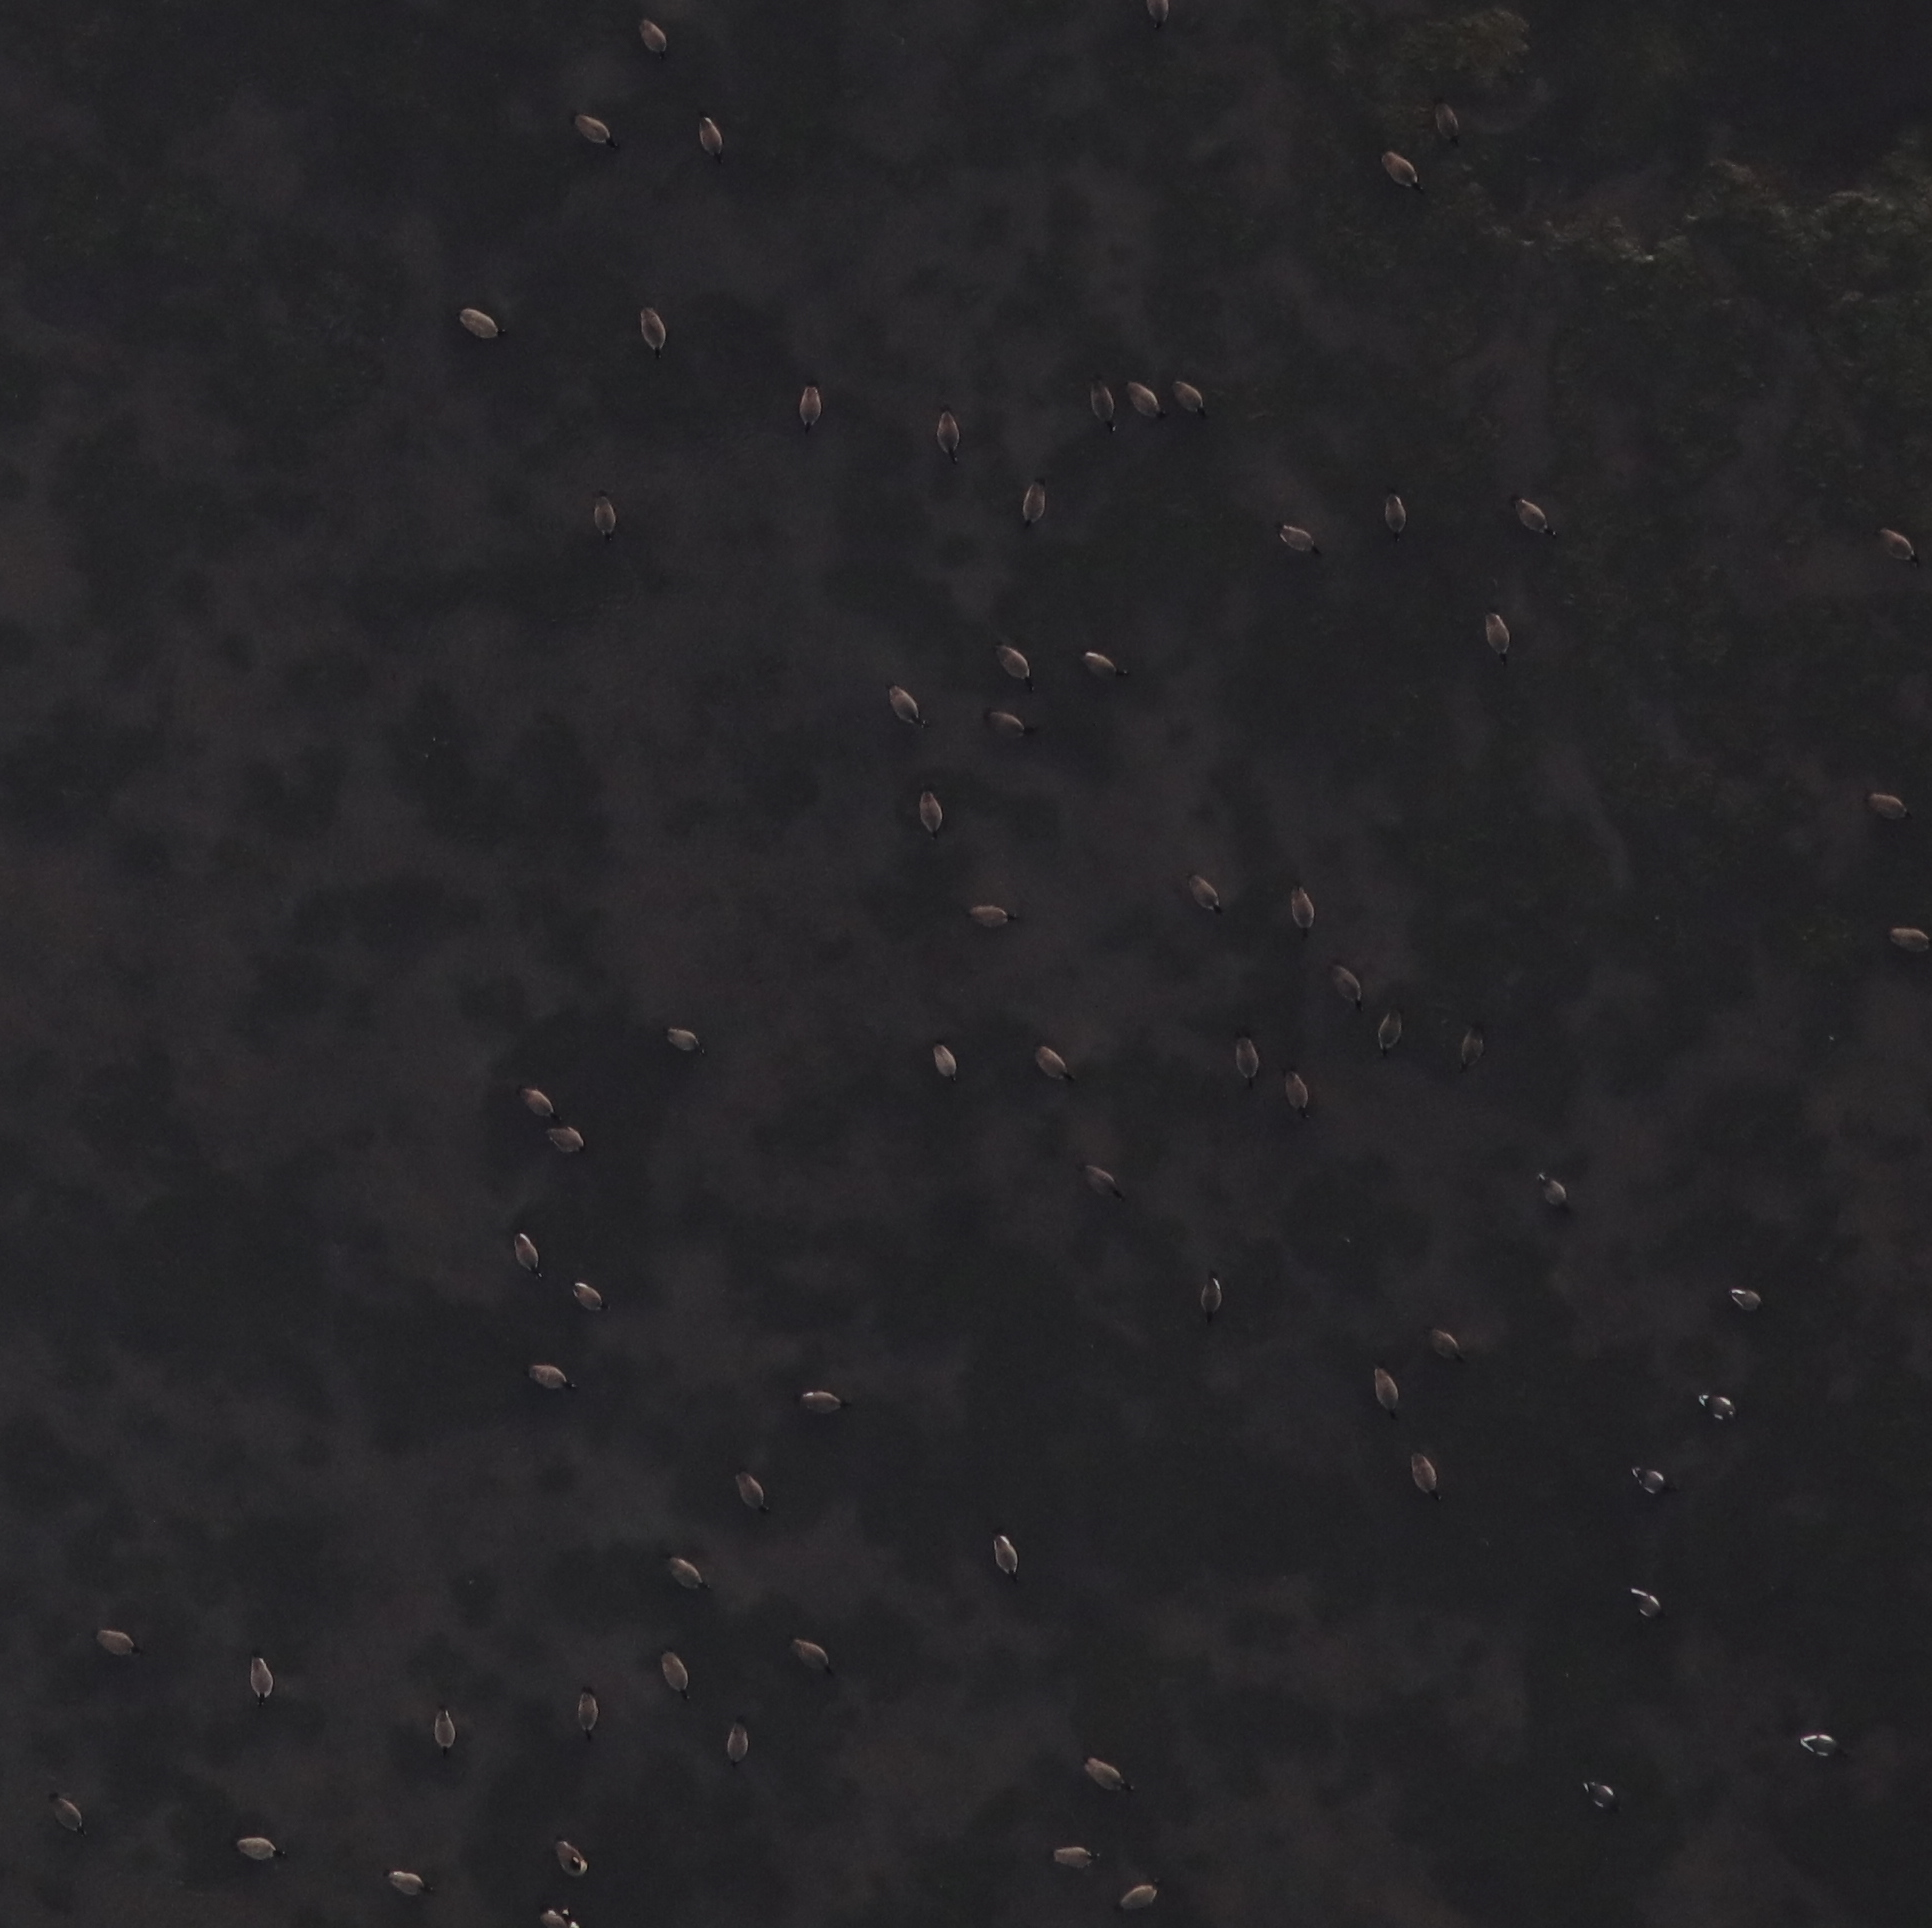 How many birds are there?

74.